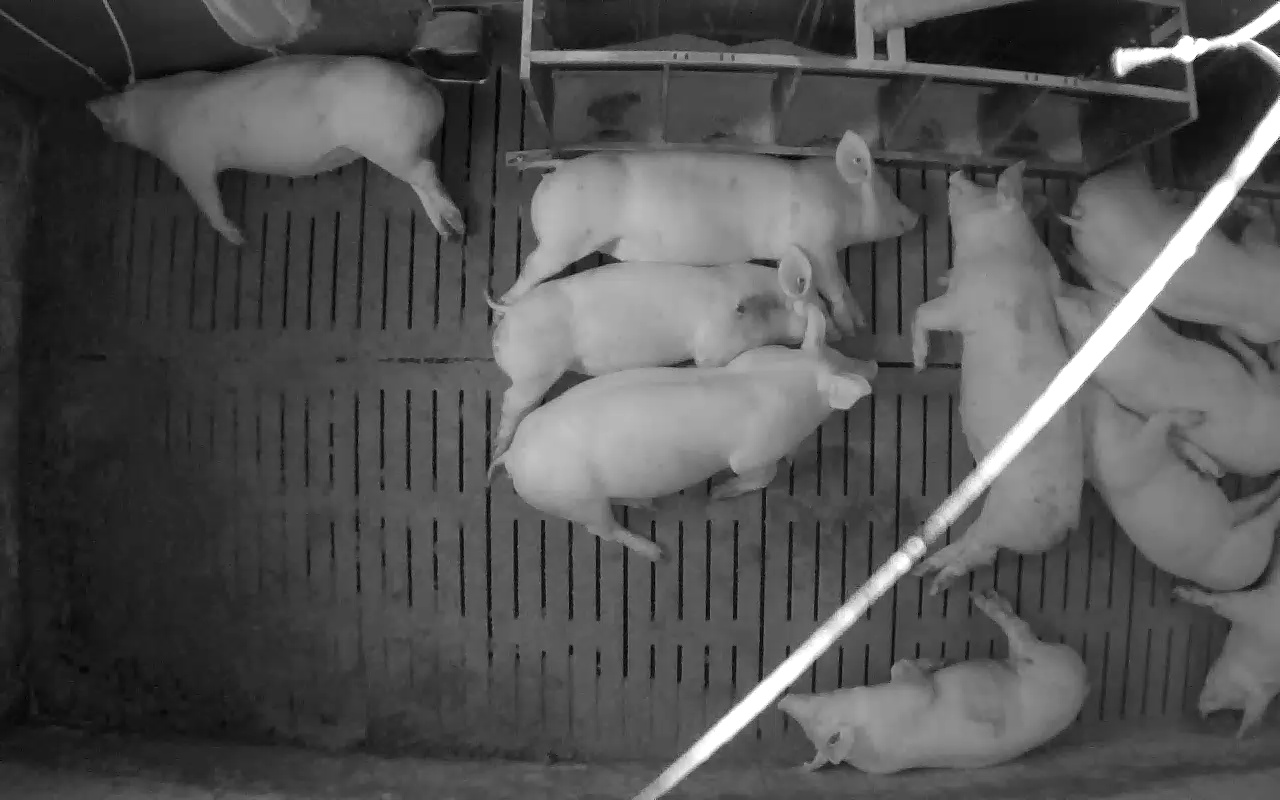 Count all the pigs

10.